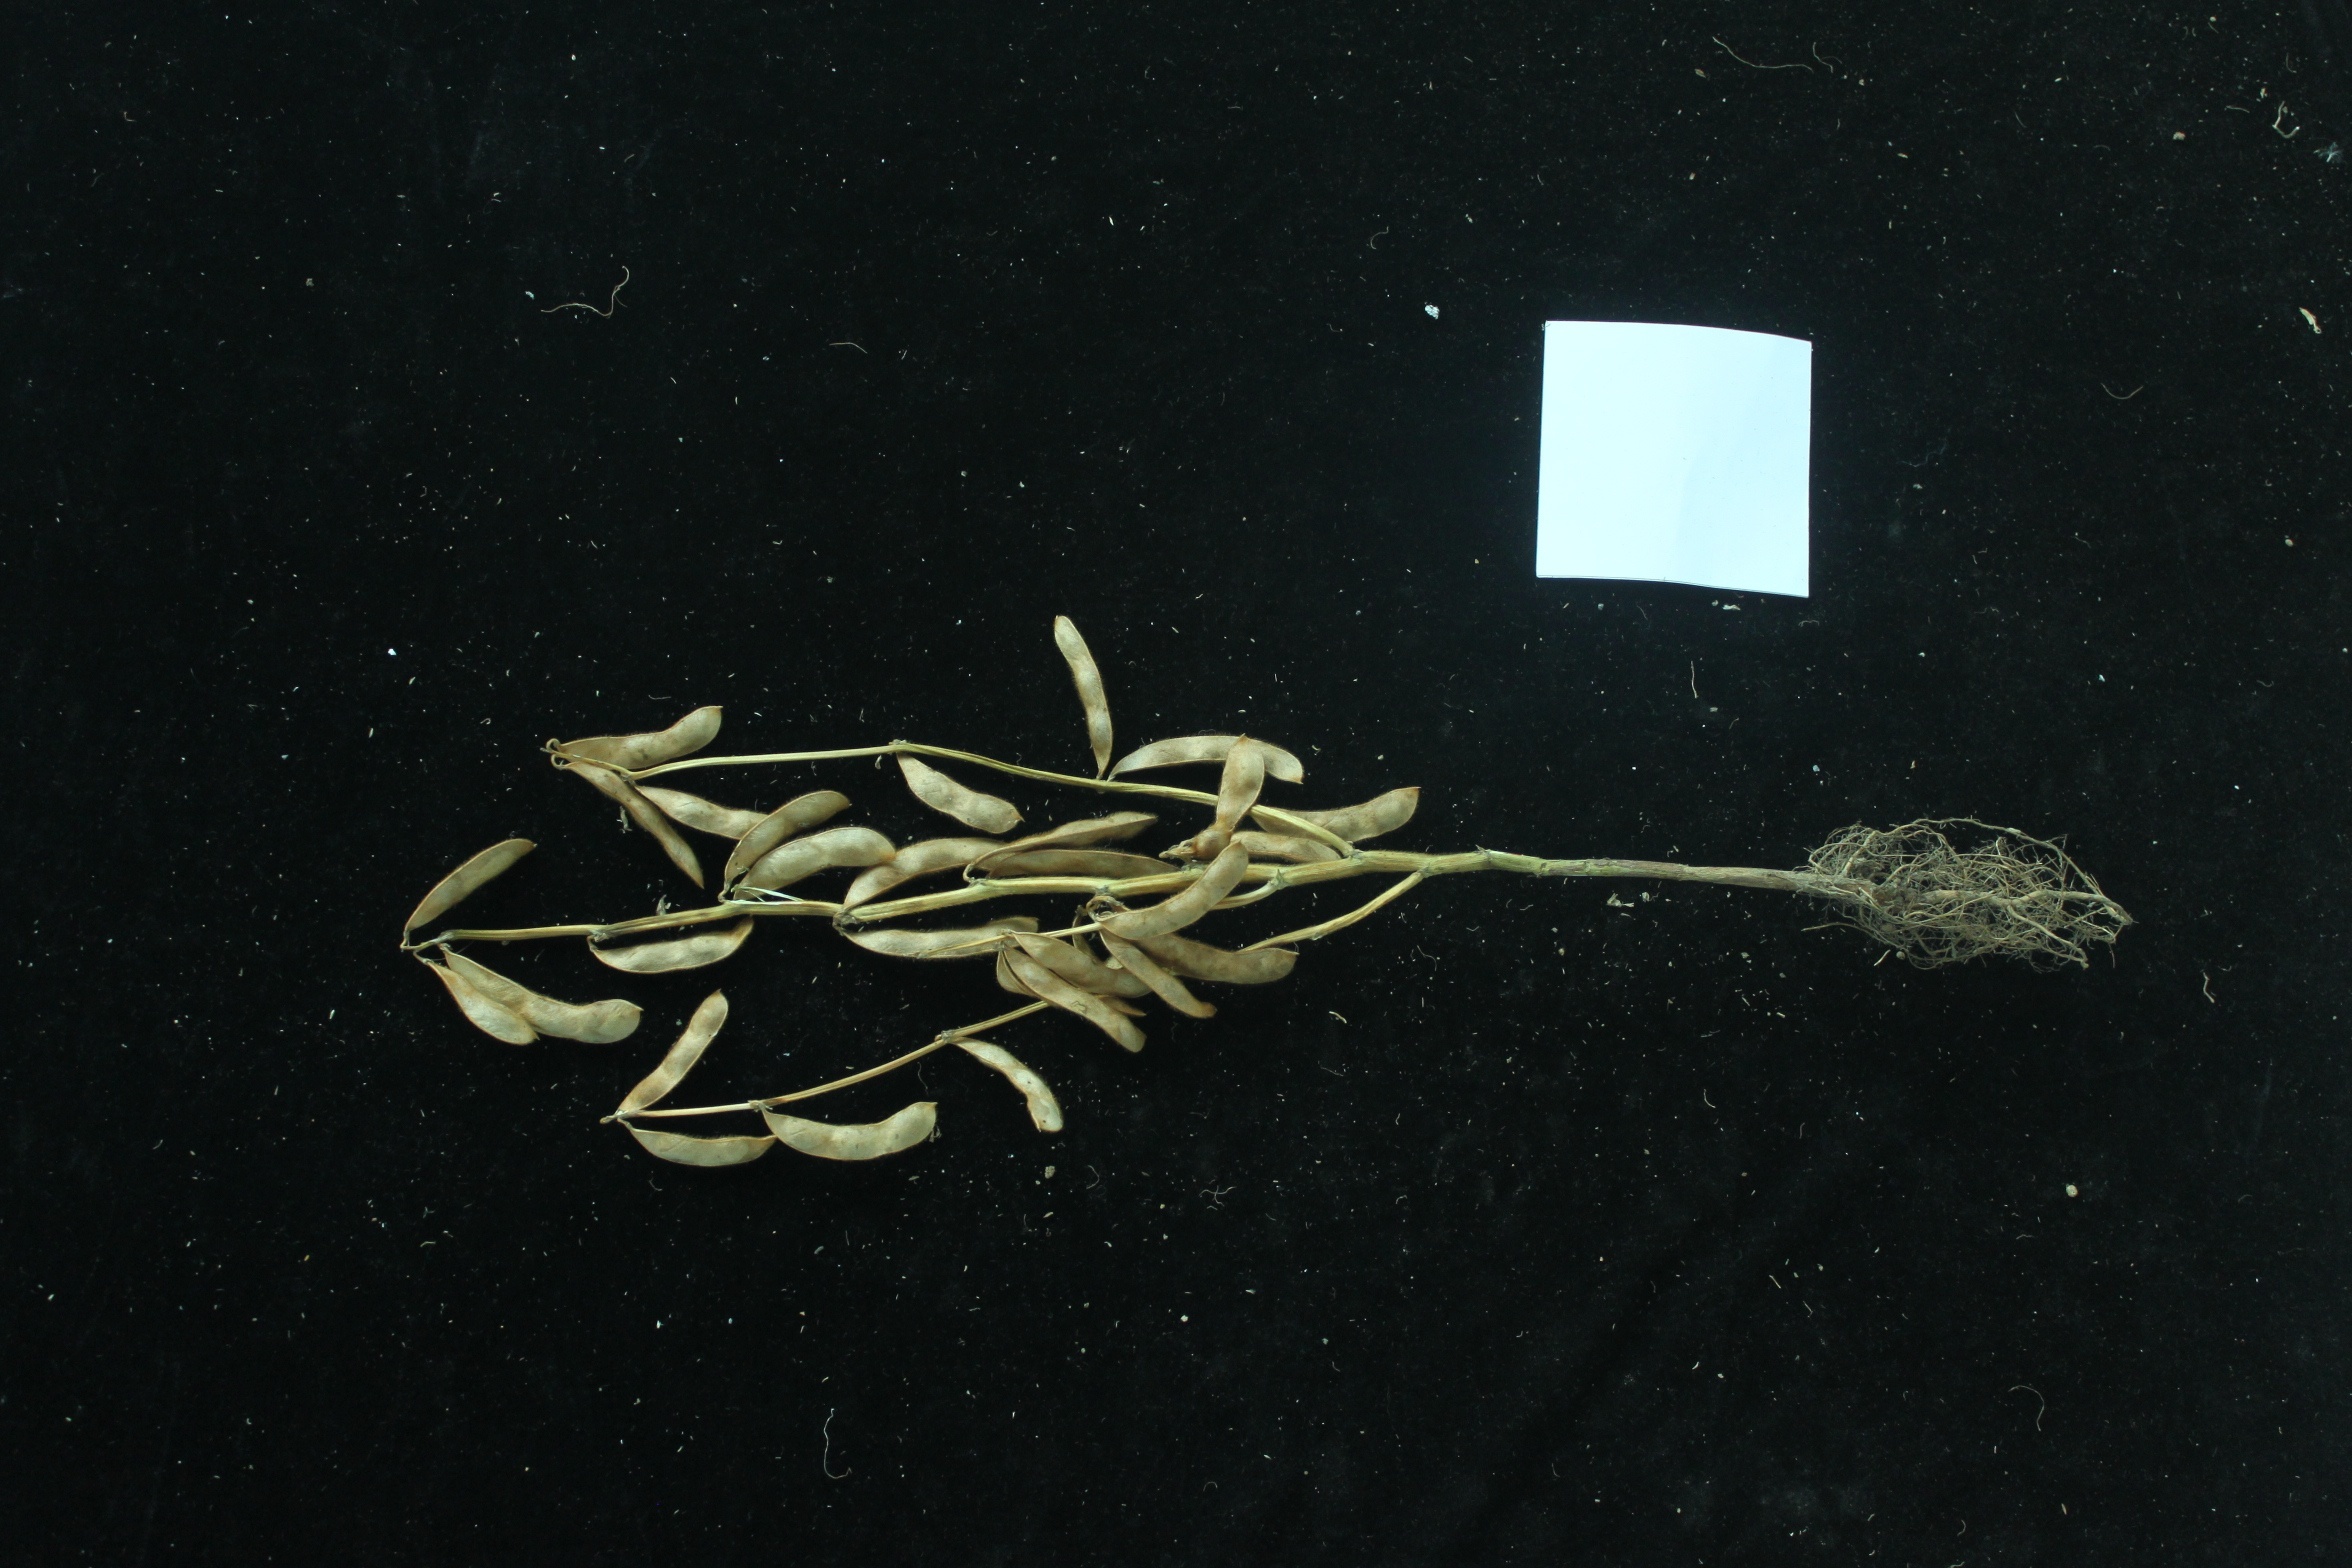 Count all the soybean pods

30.